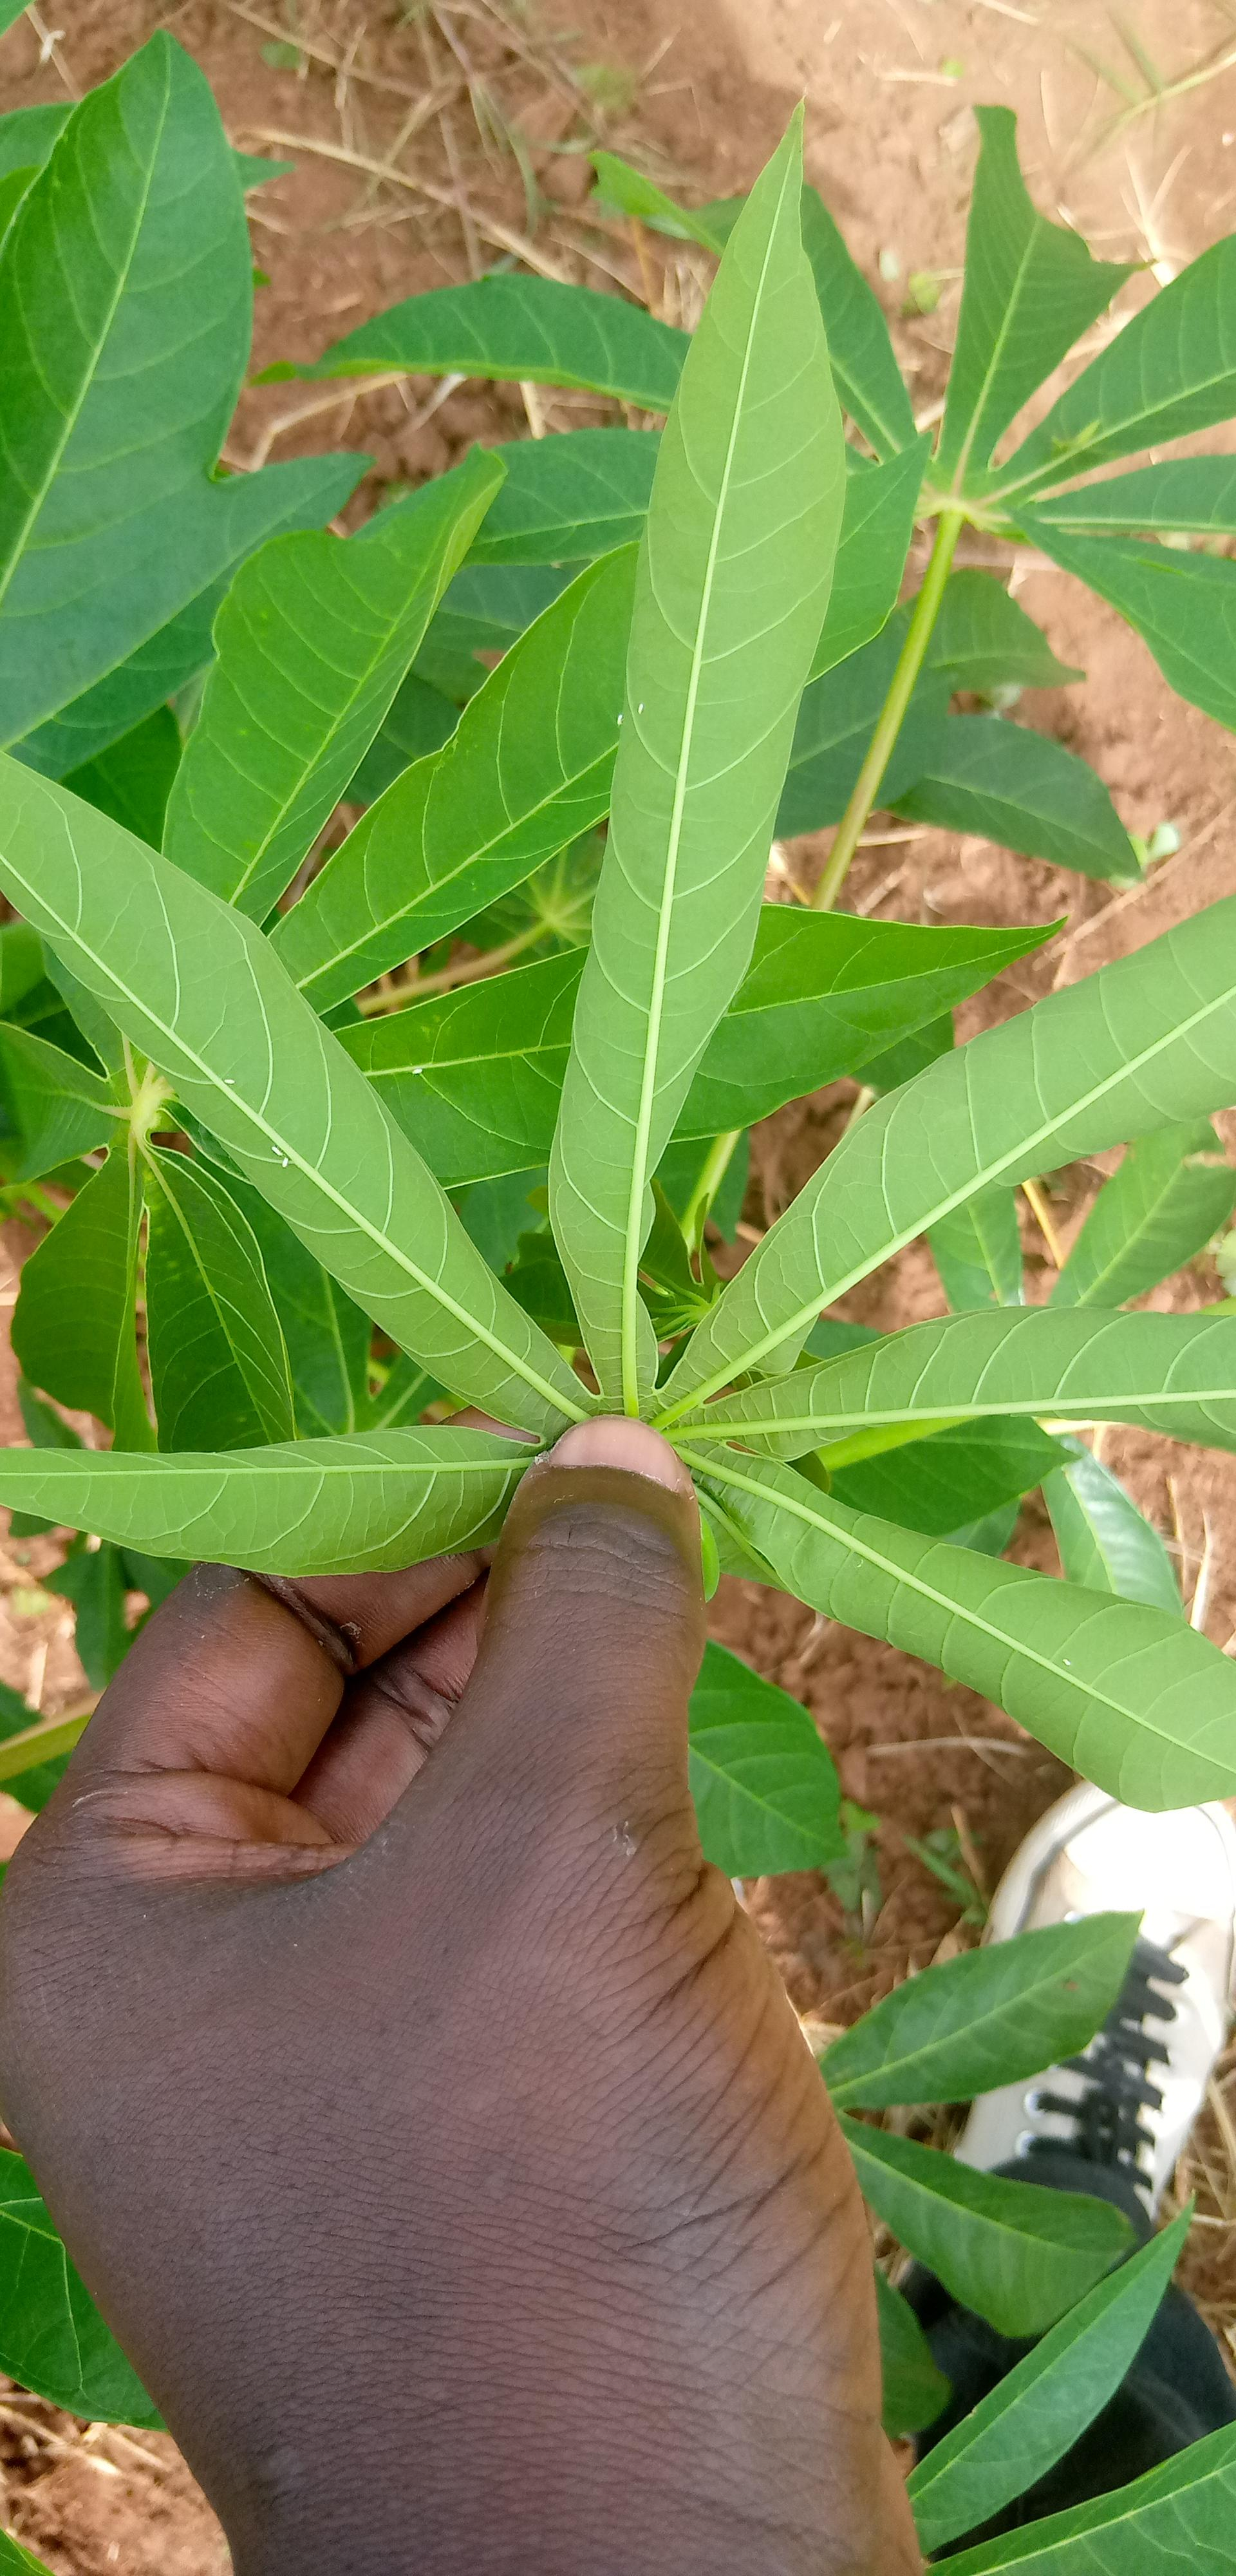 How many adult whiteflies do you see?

7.